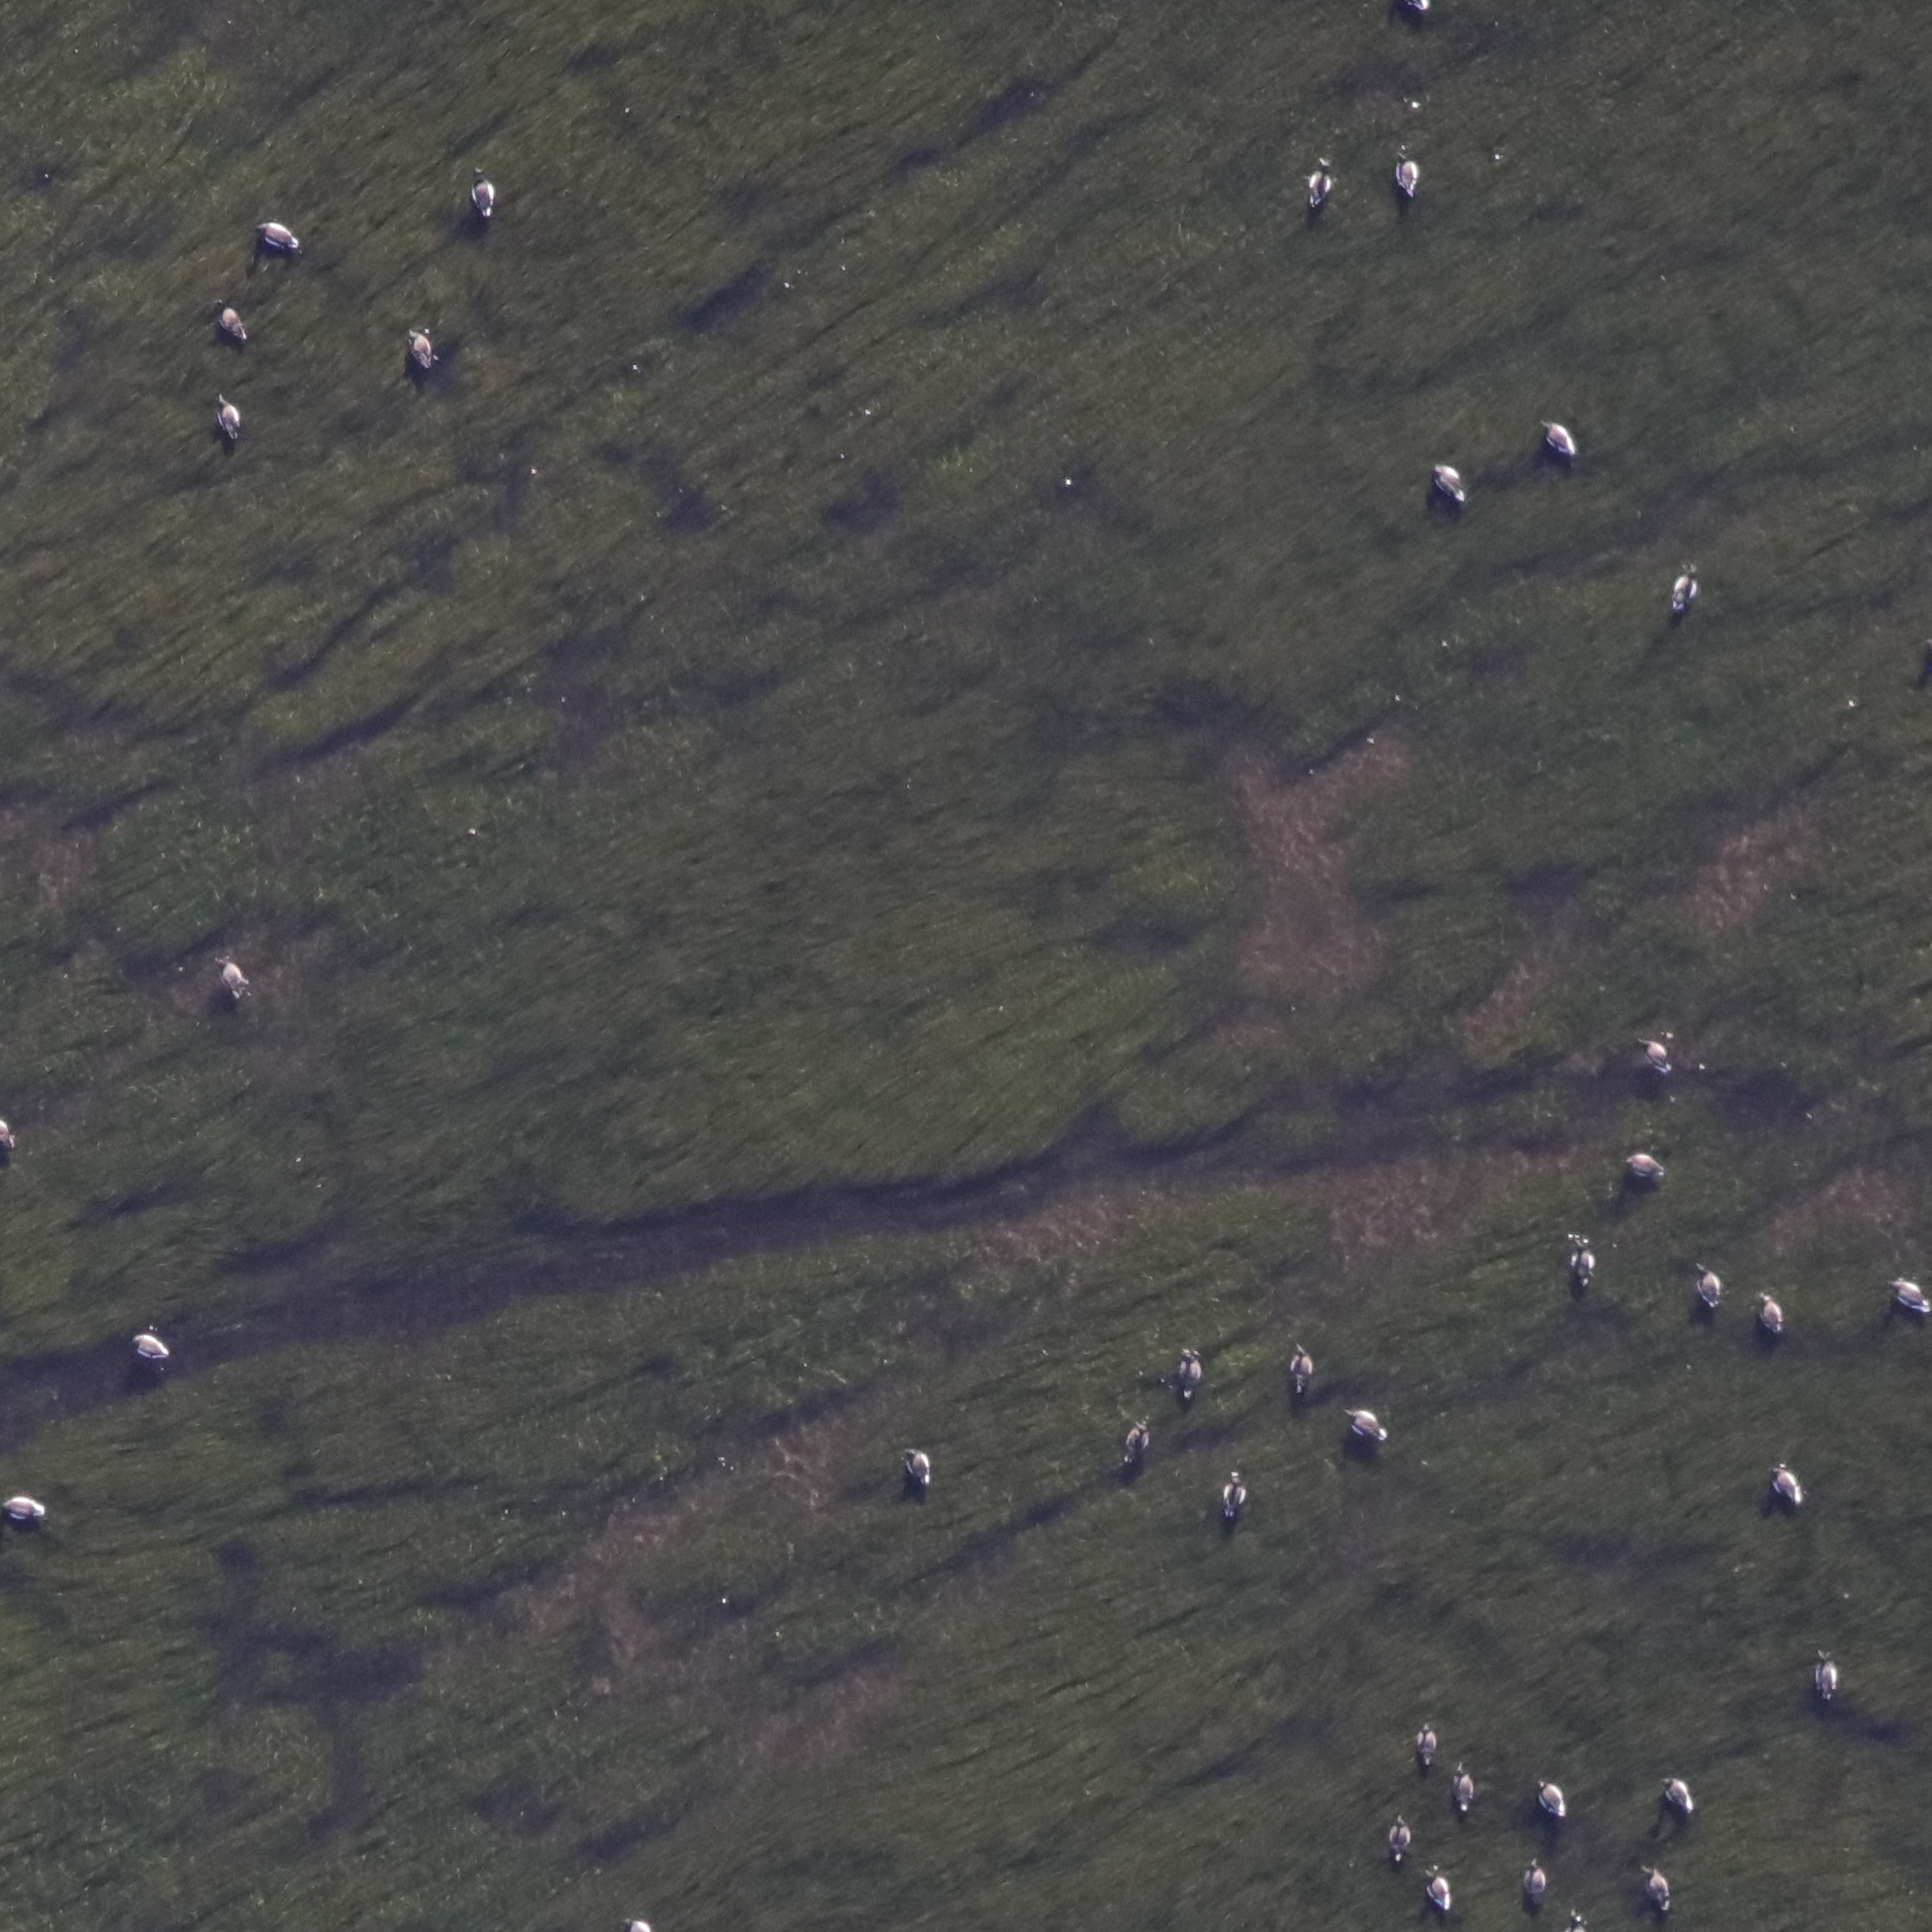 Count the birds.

35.